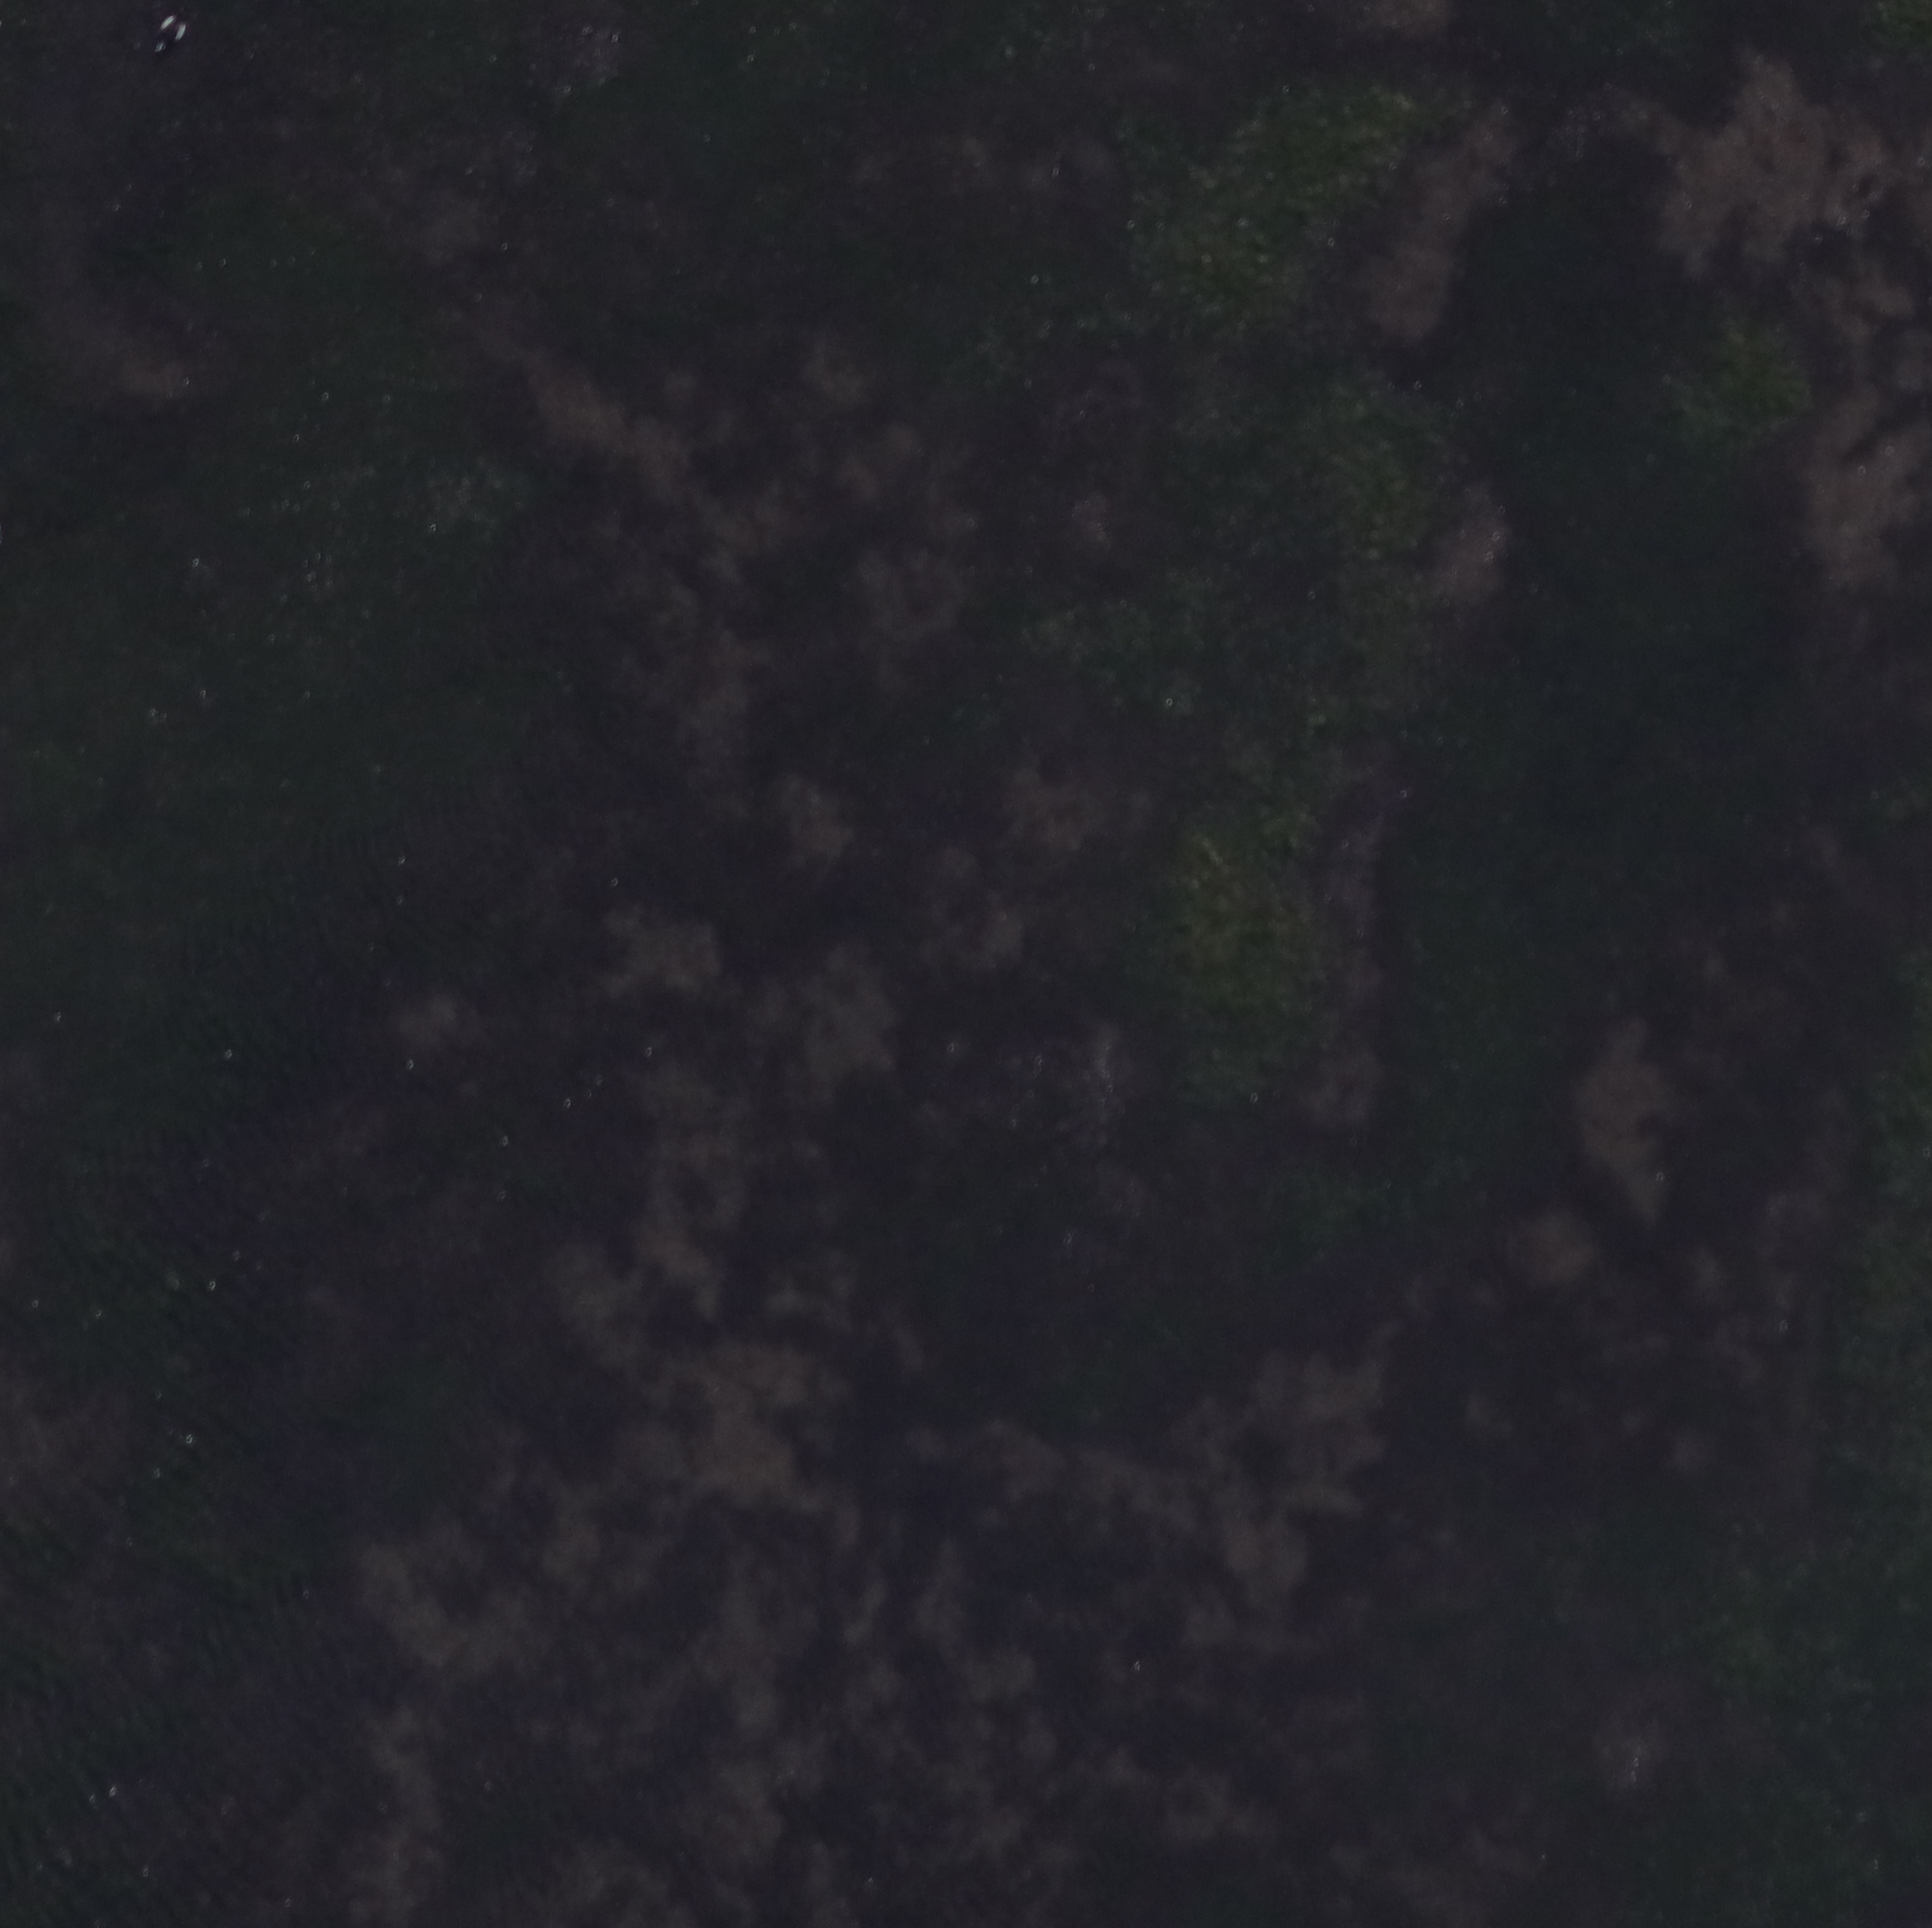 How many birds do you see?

1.